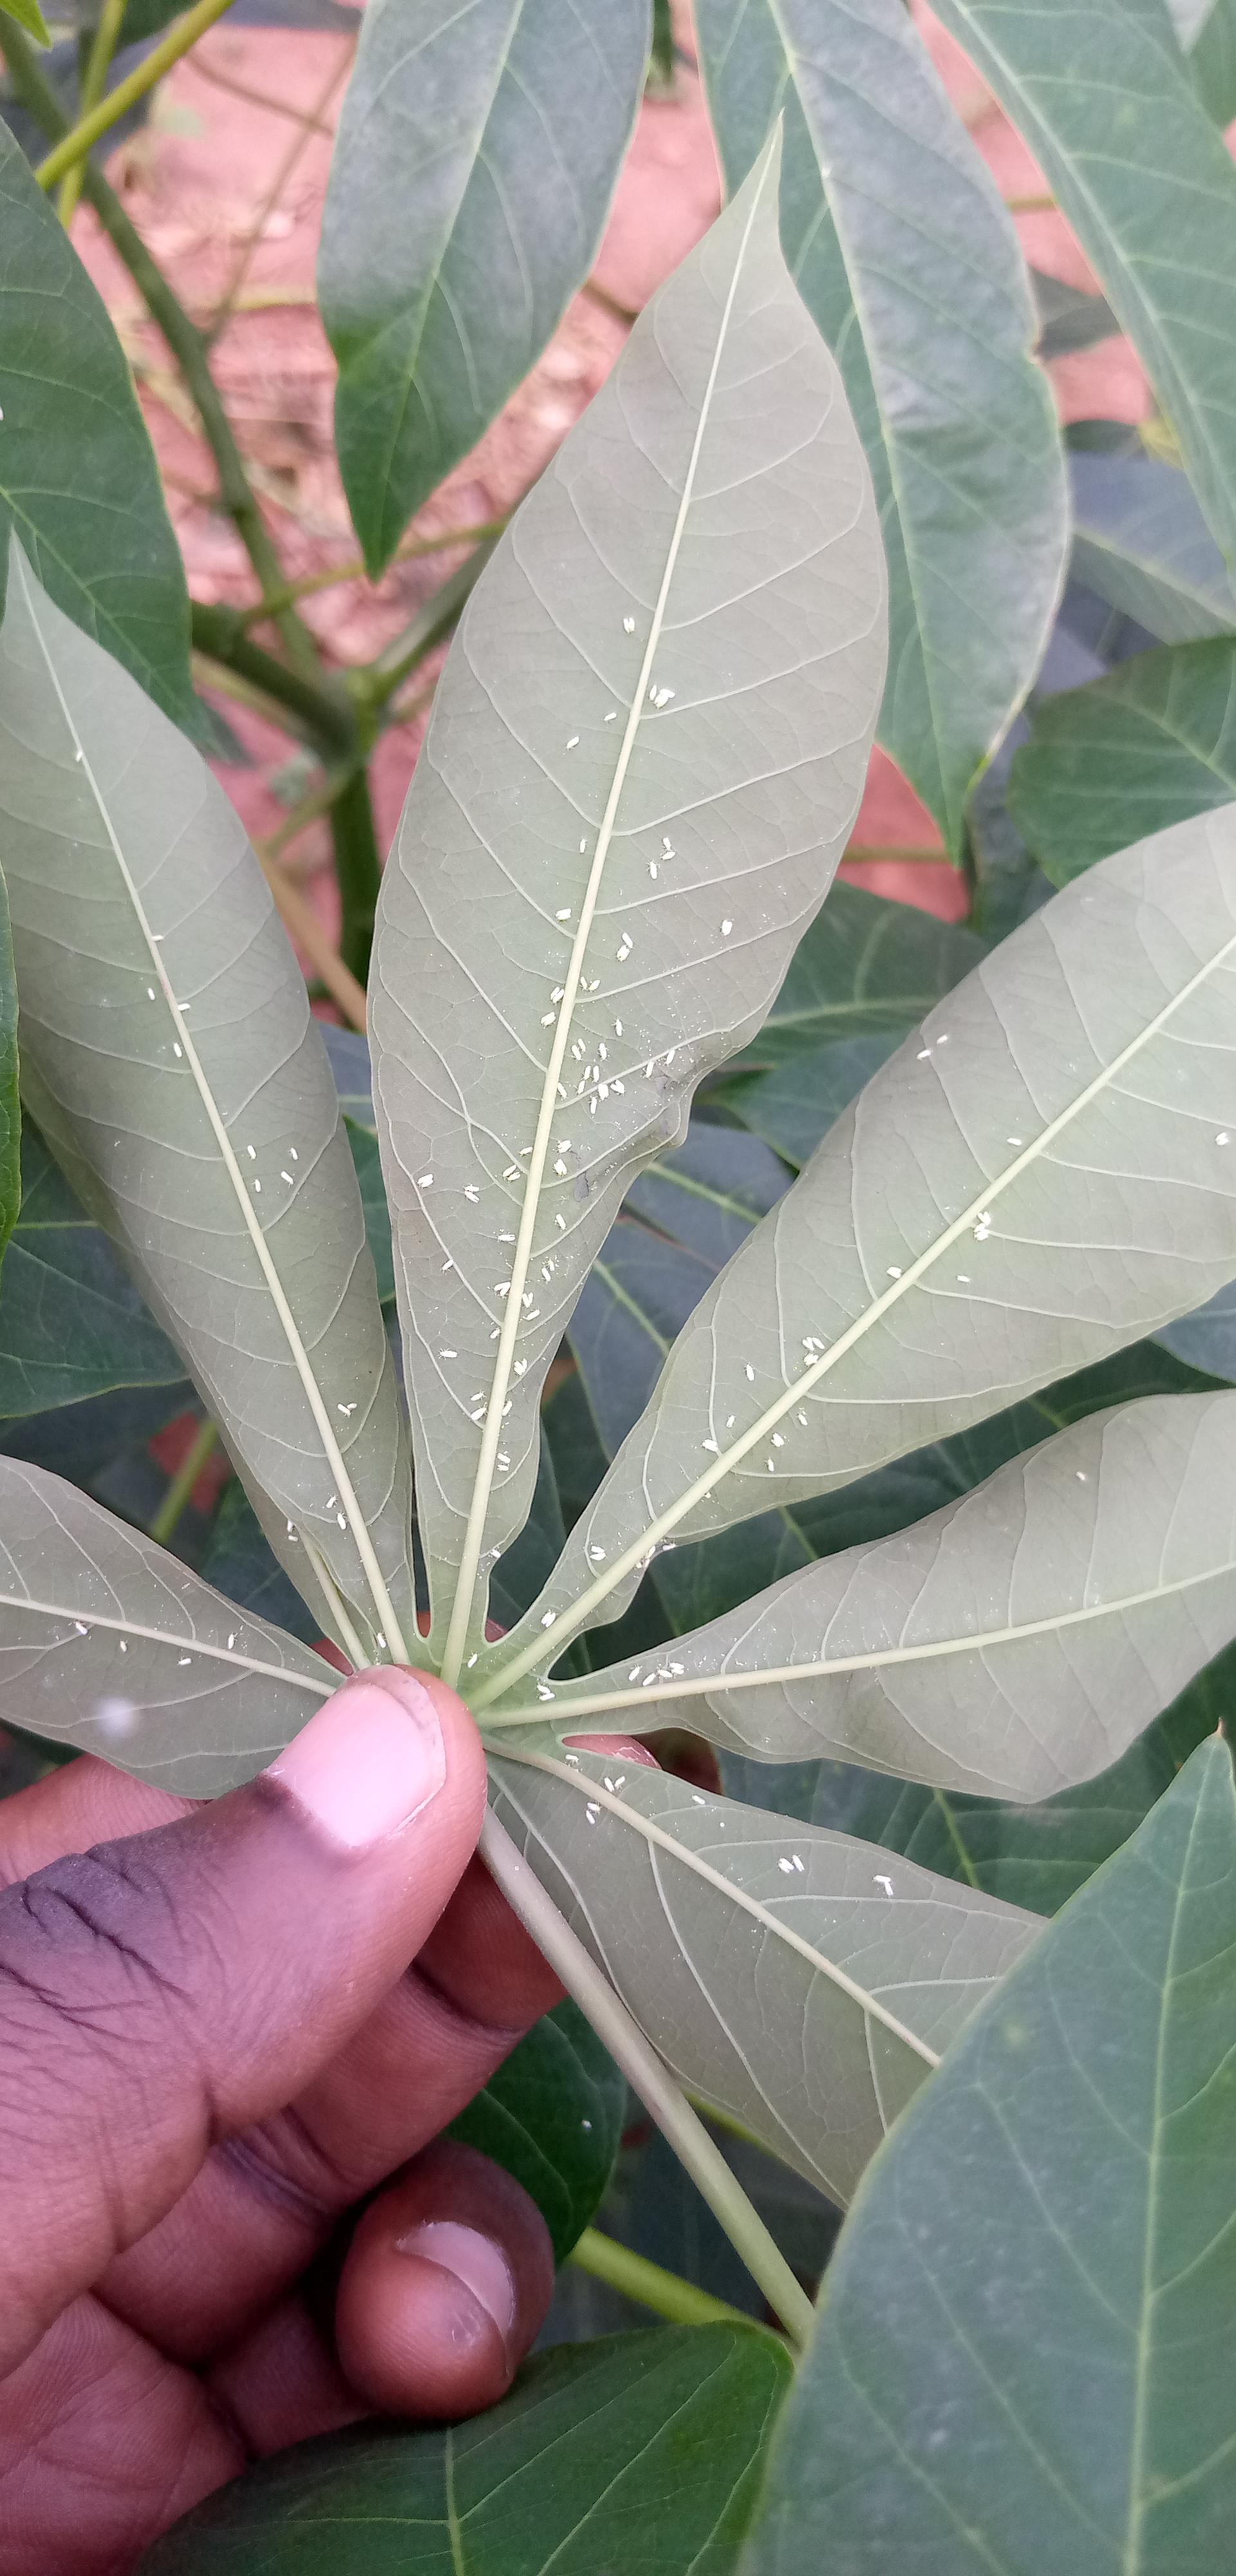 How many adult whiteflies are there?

100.